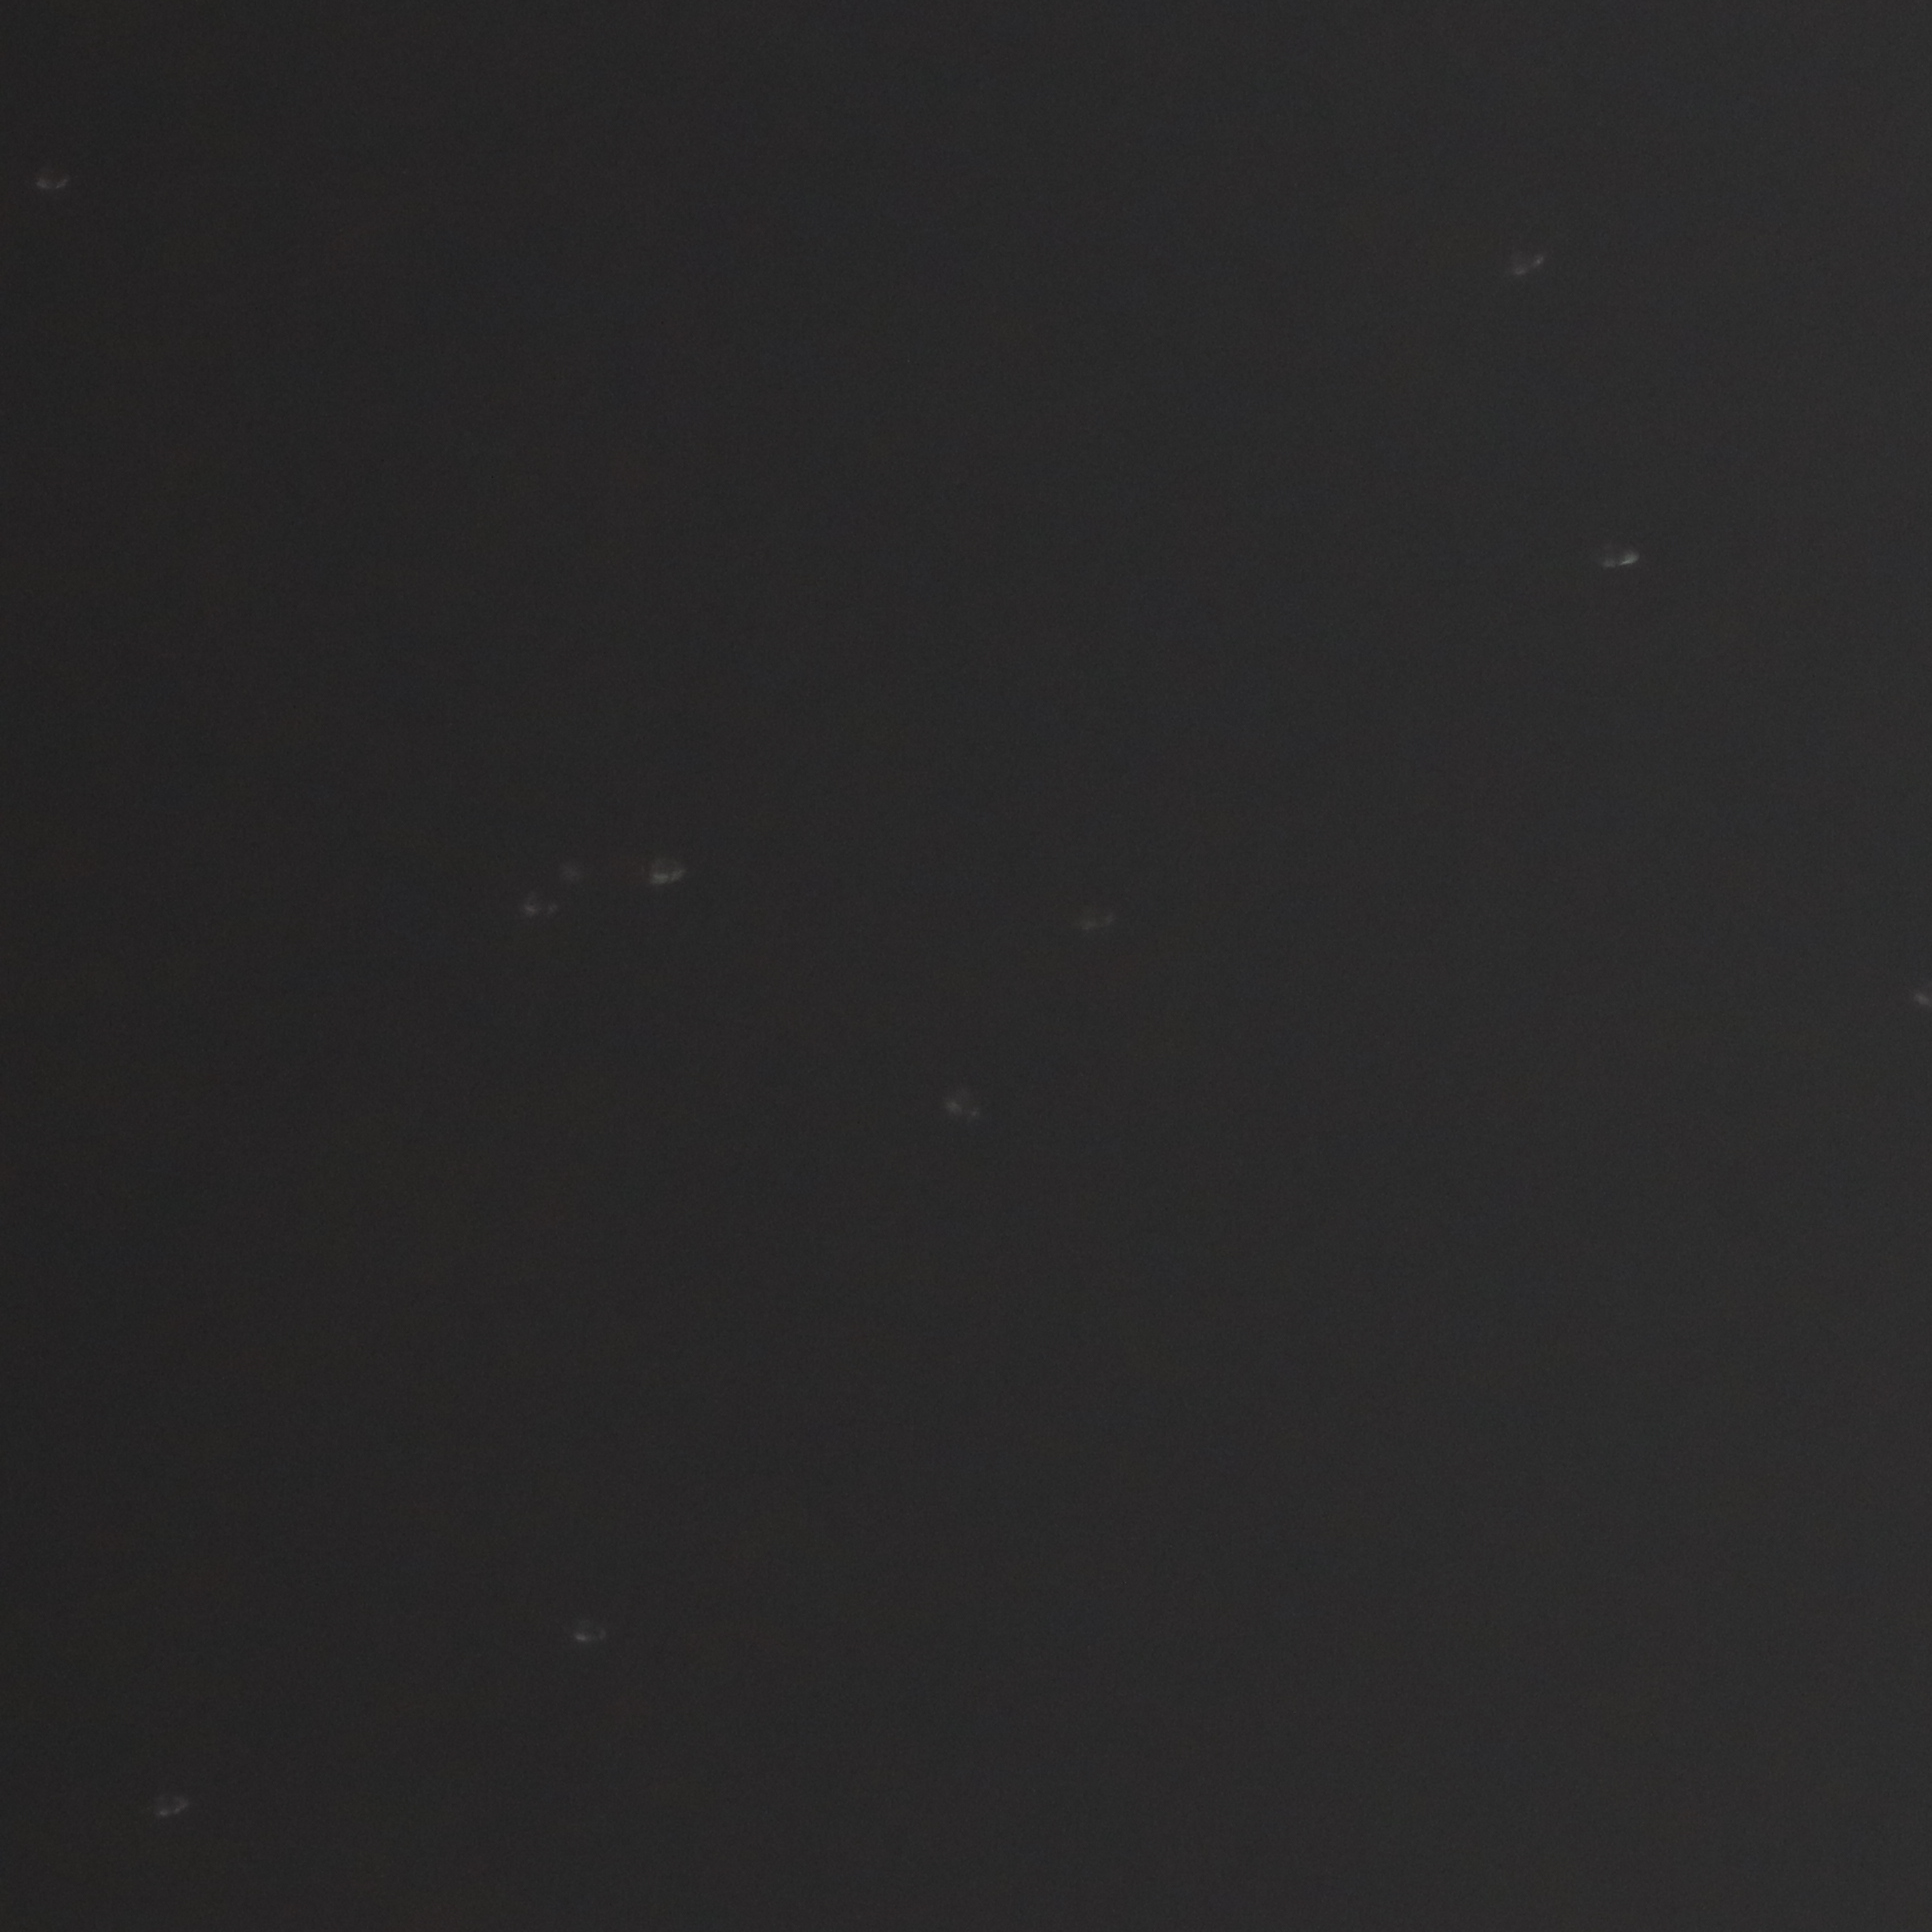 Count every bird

10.